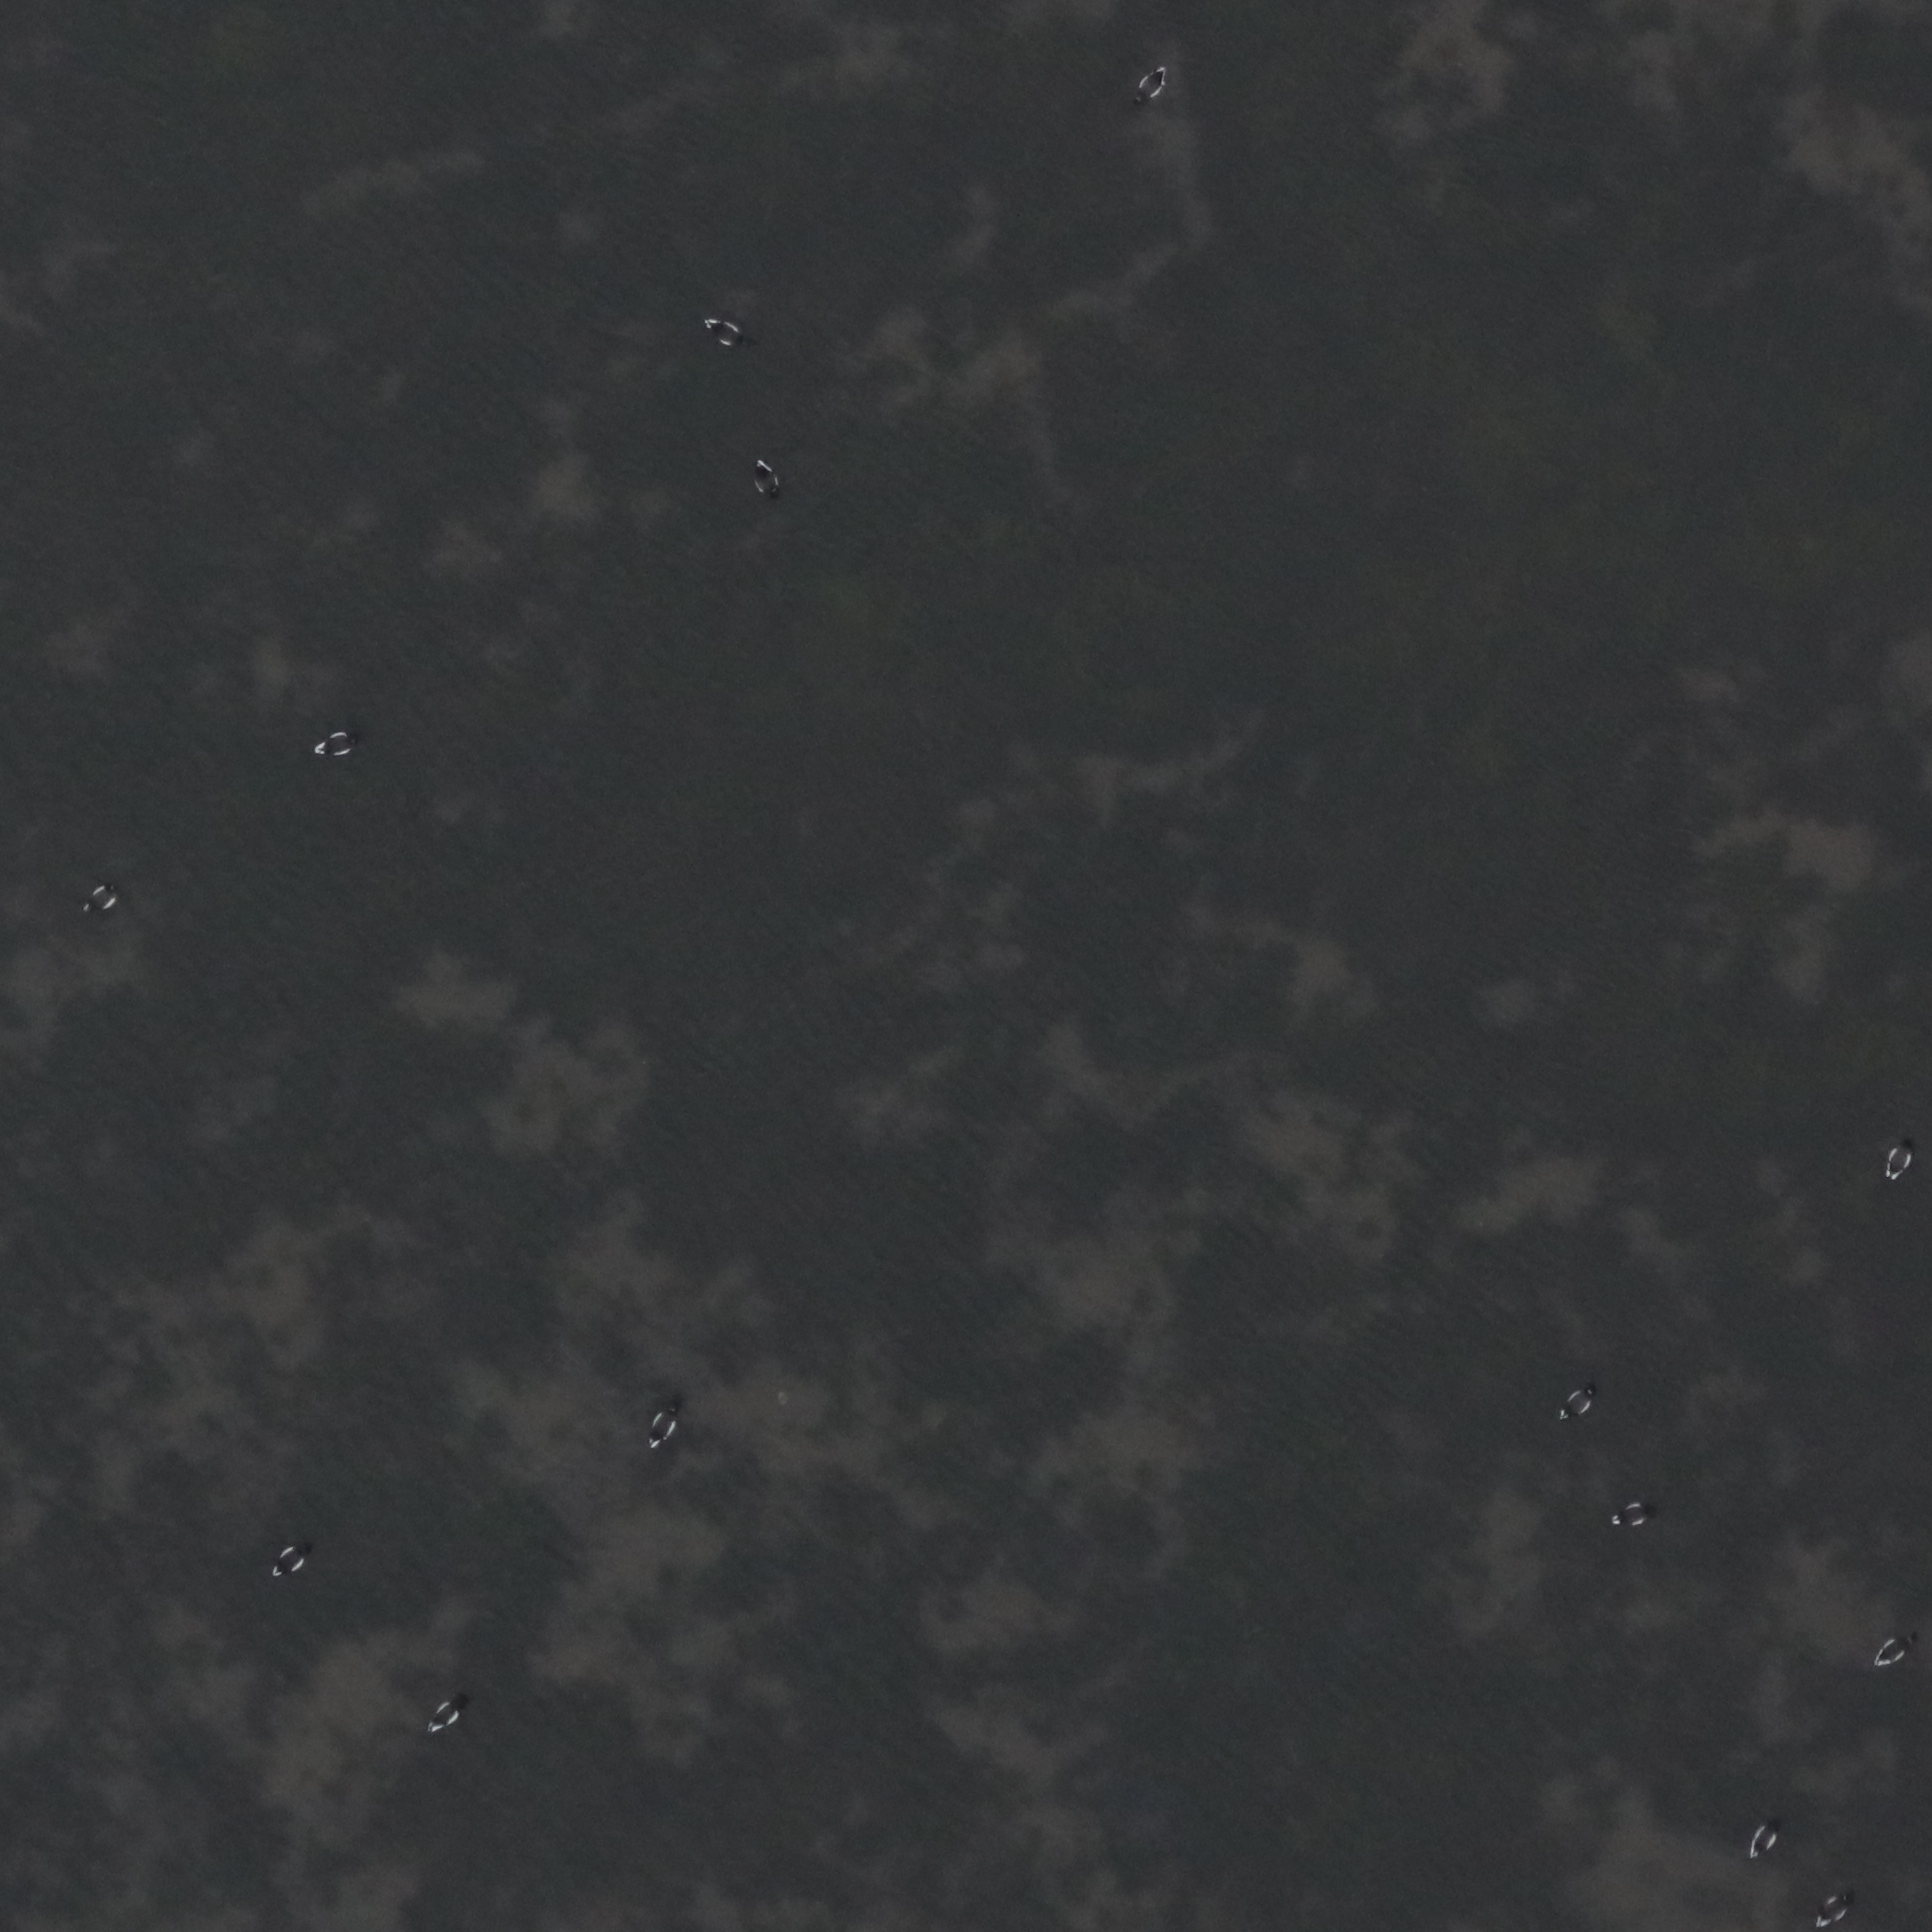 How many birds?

14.